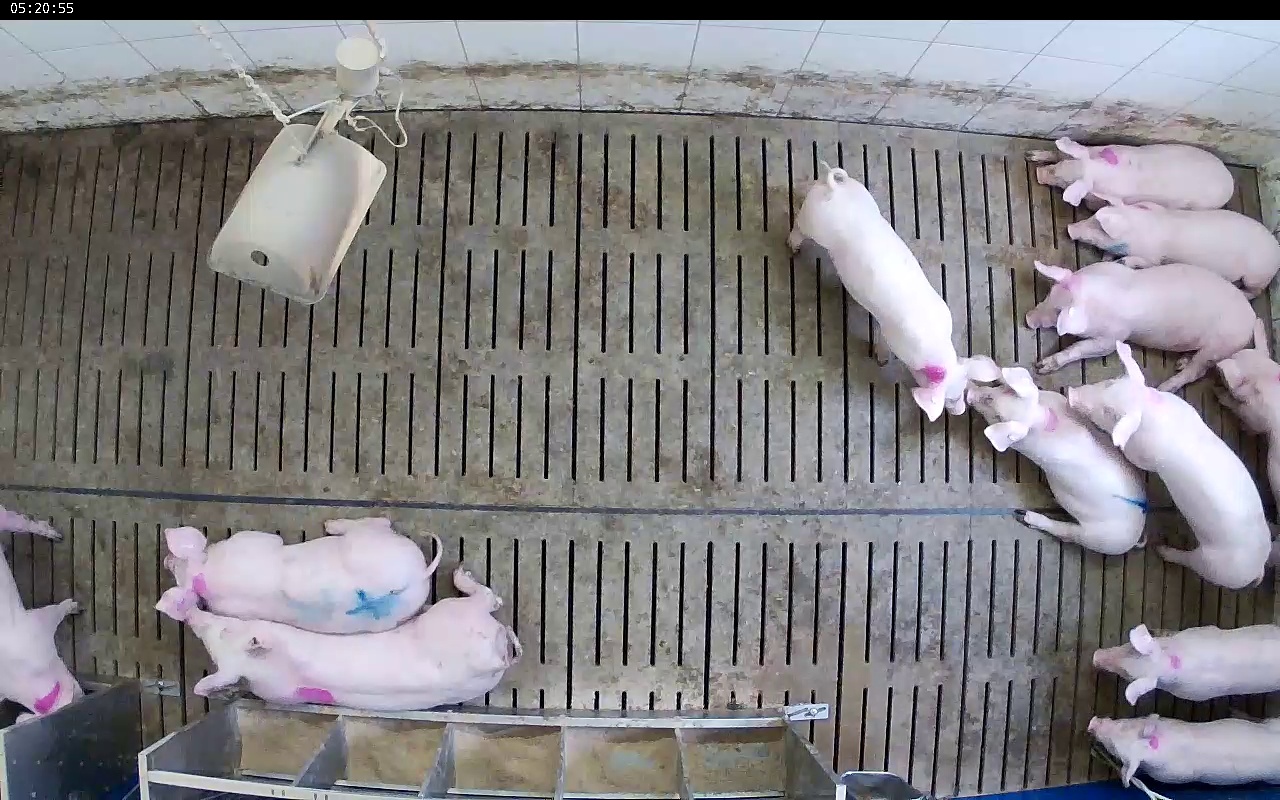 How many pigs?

12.